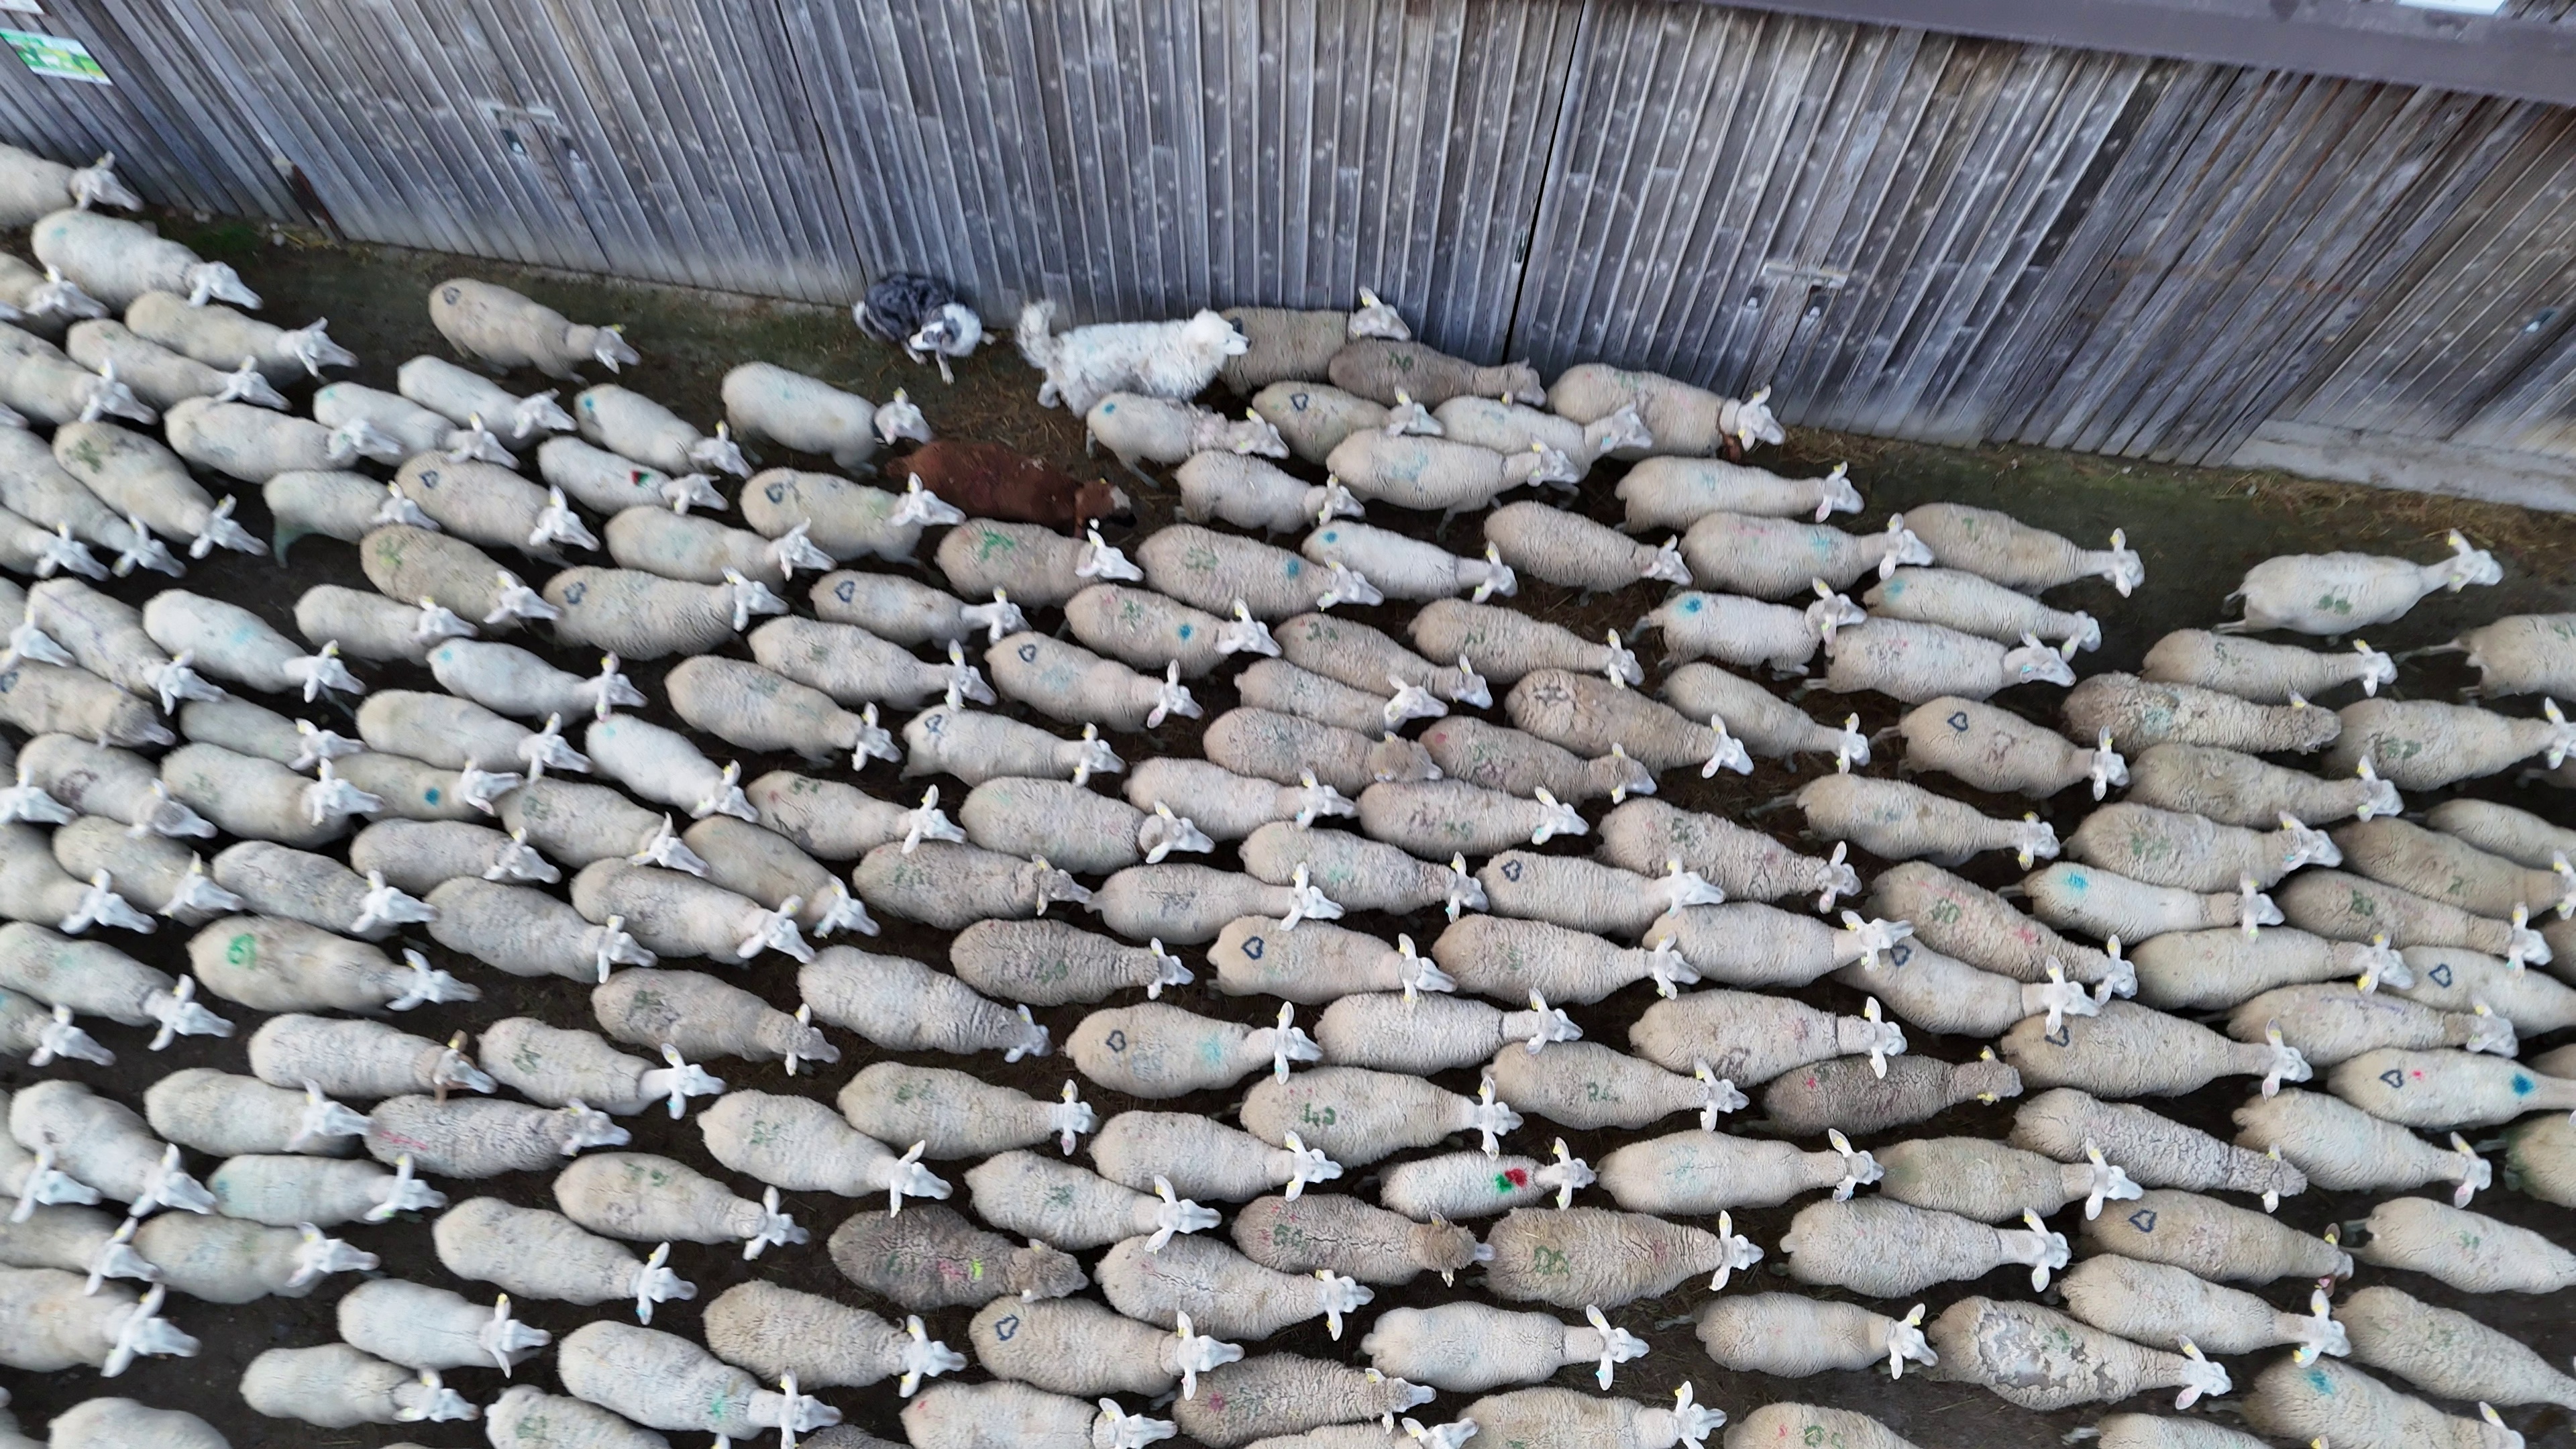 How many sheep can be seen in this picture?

164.